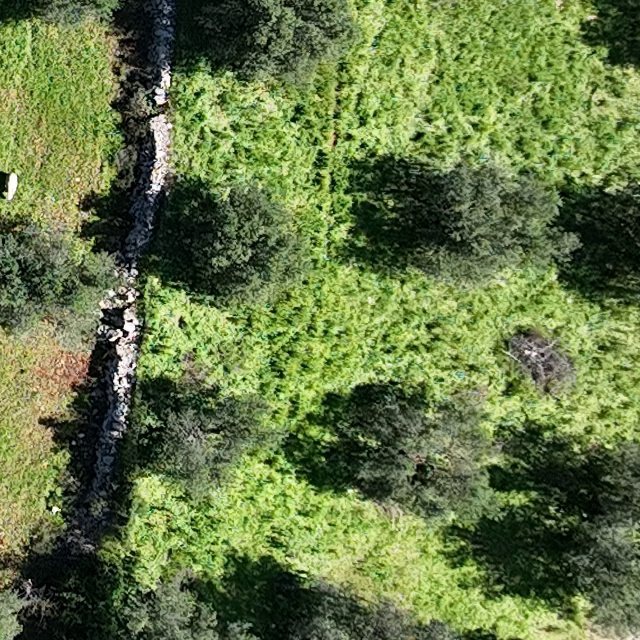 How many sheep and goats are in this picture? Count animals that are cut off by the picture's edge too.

1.